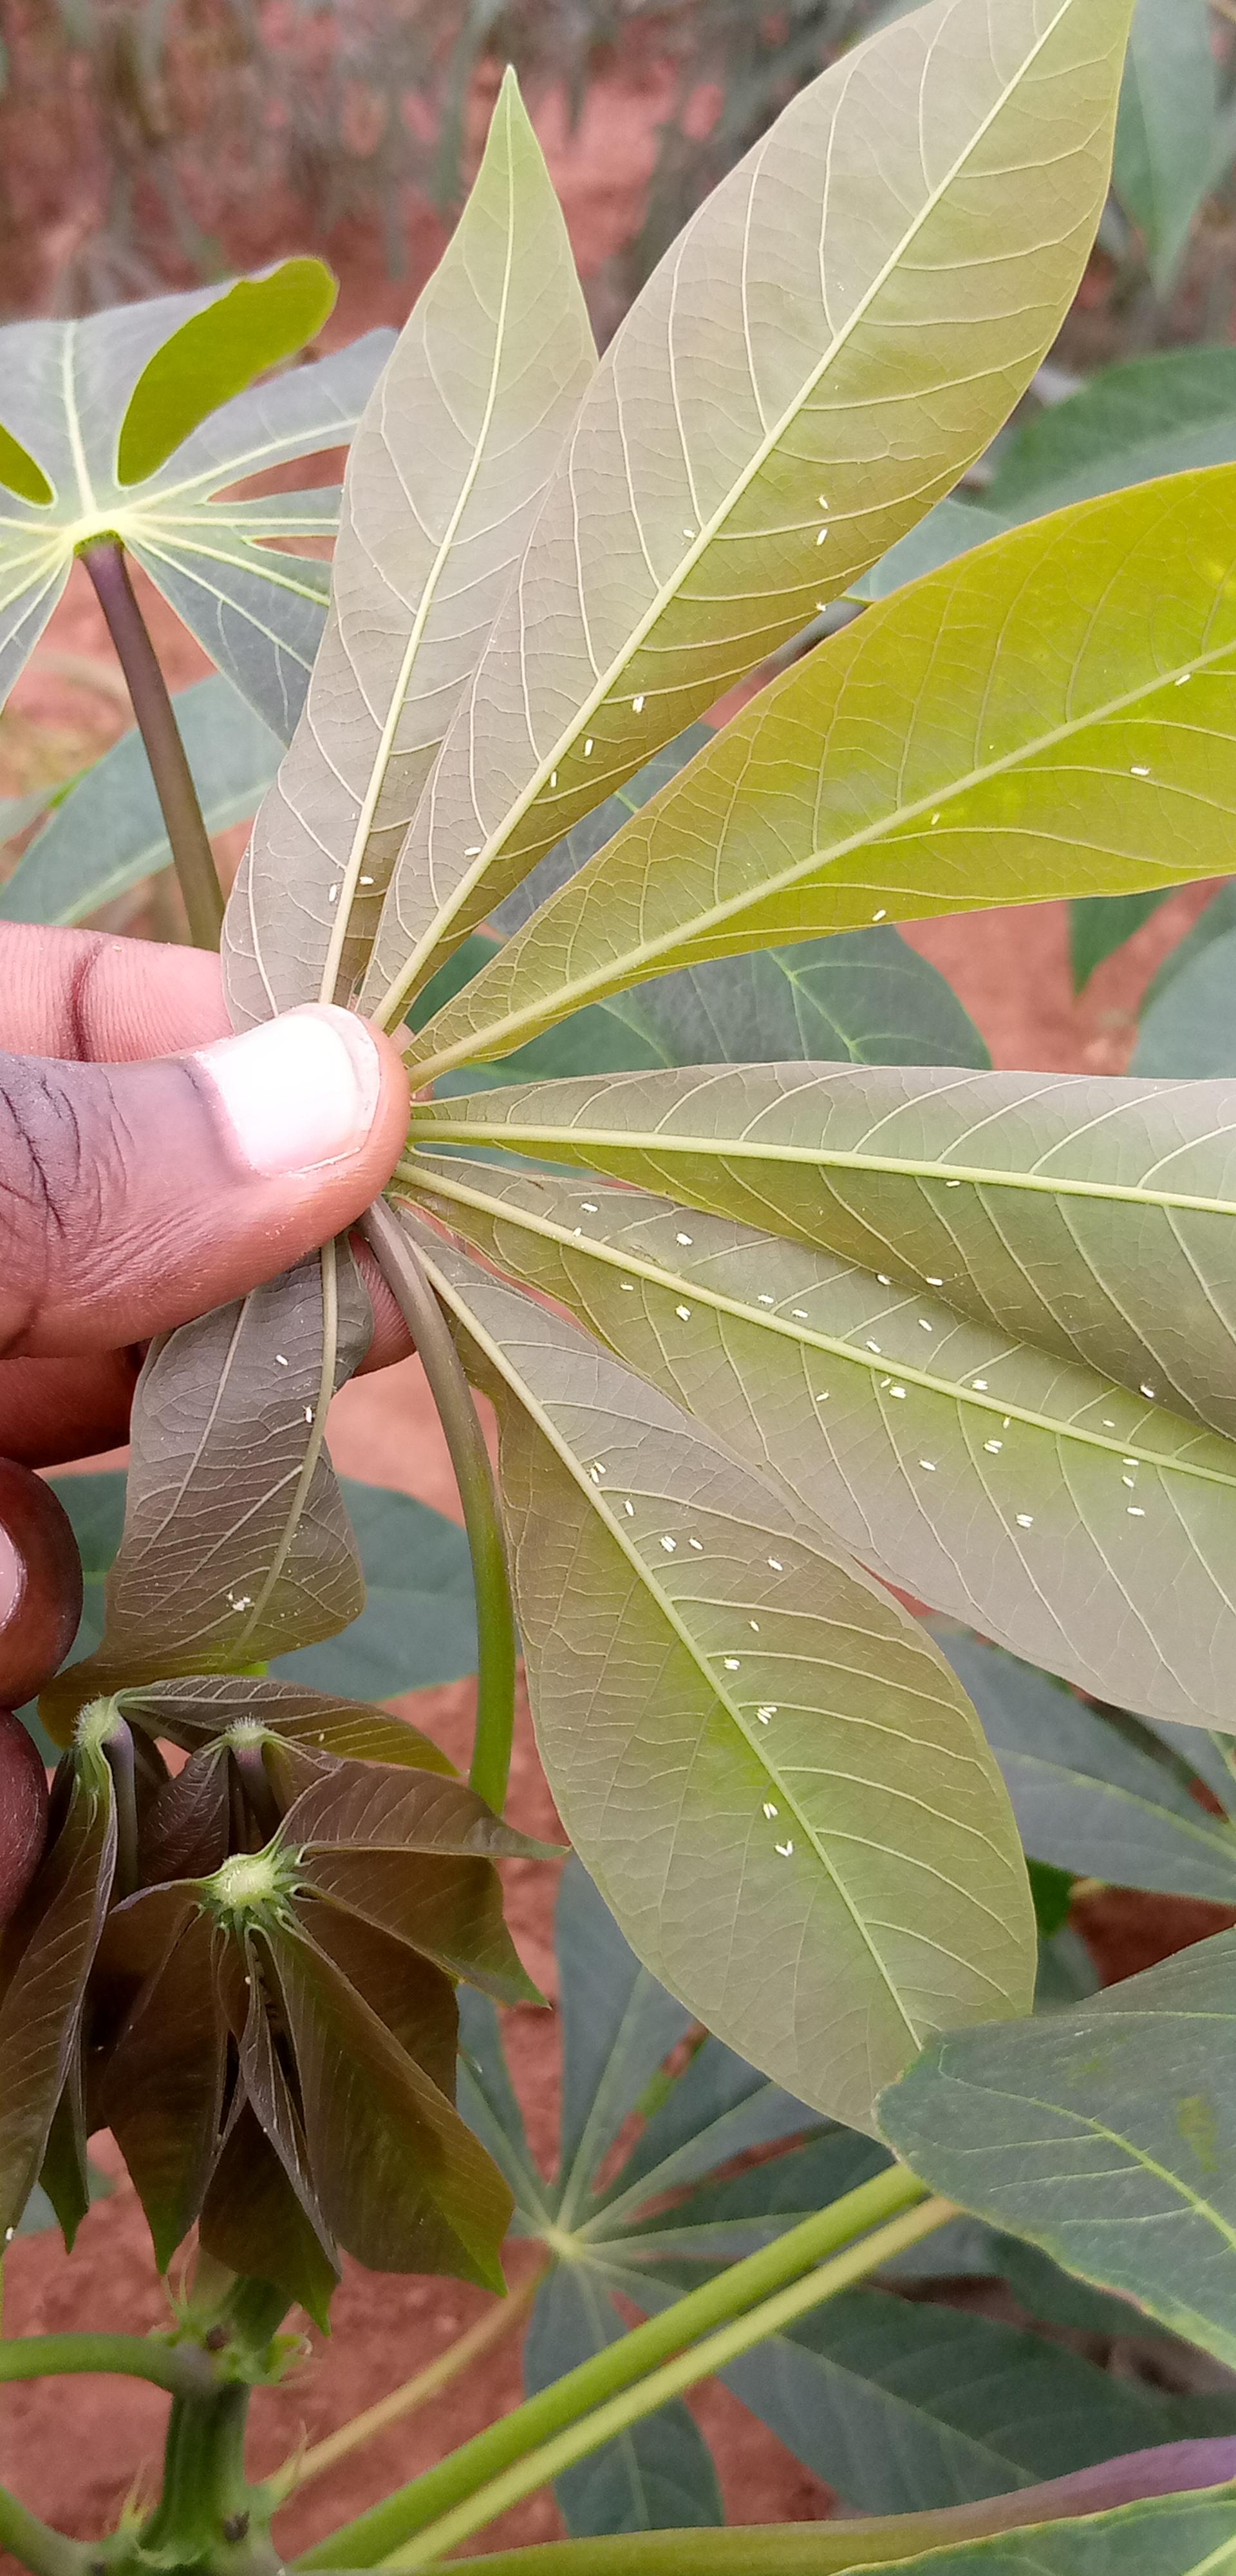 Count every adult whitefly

70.